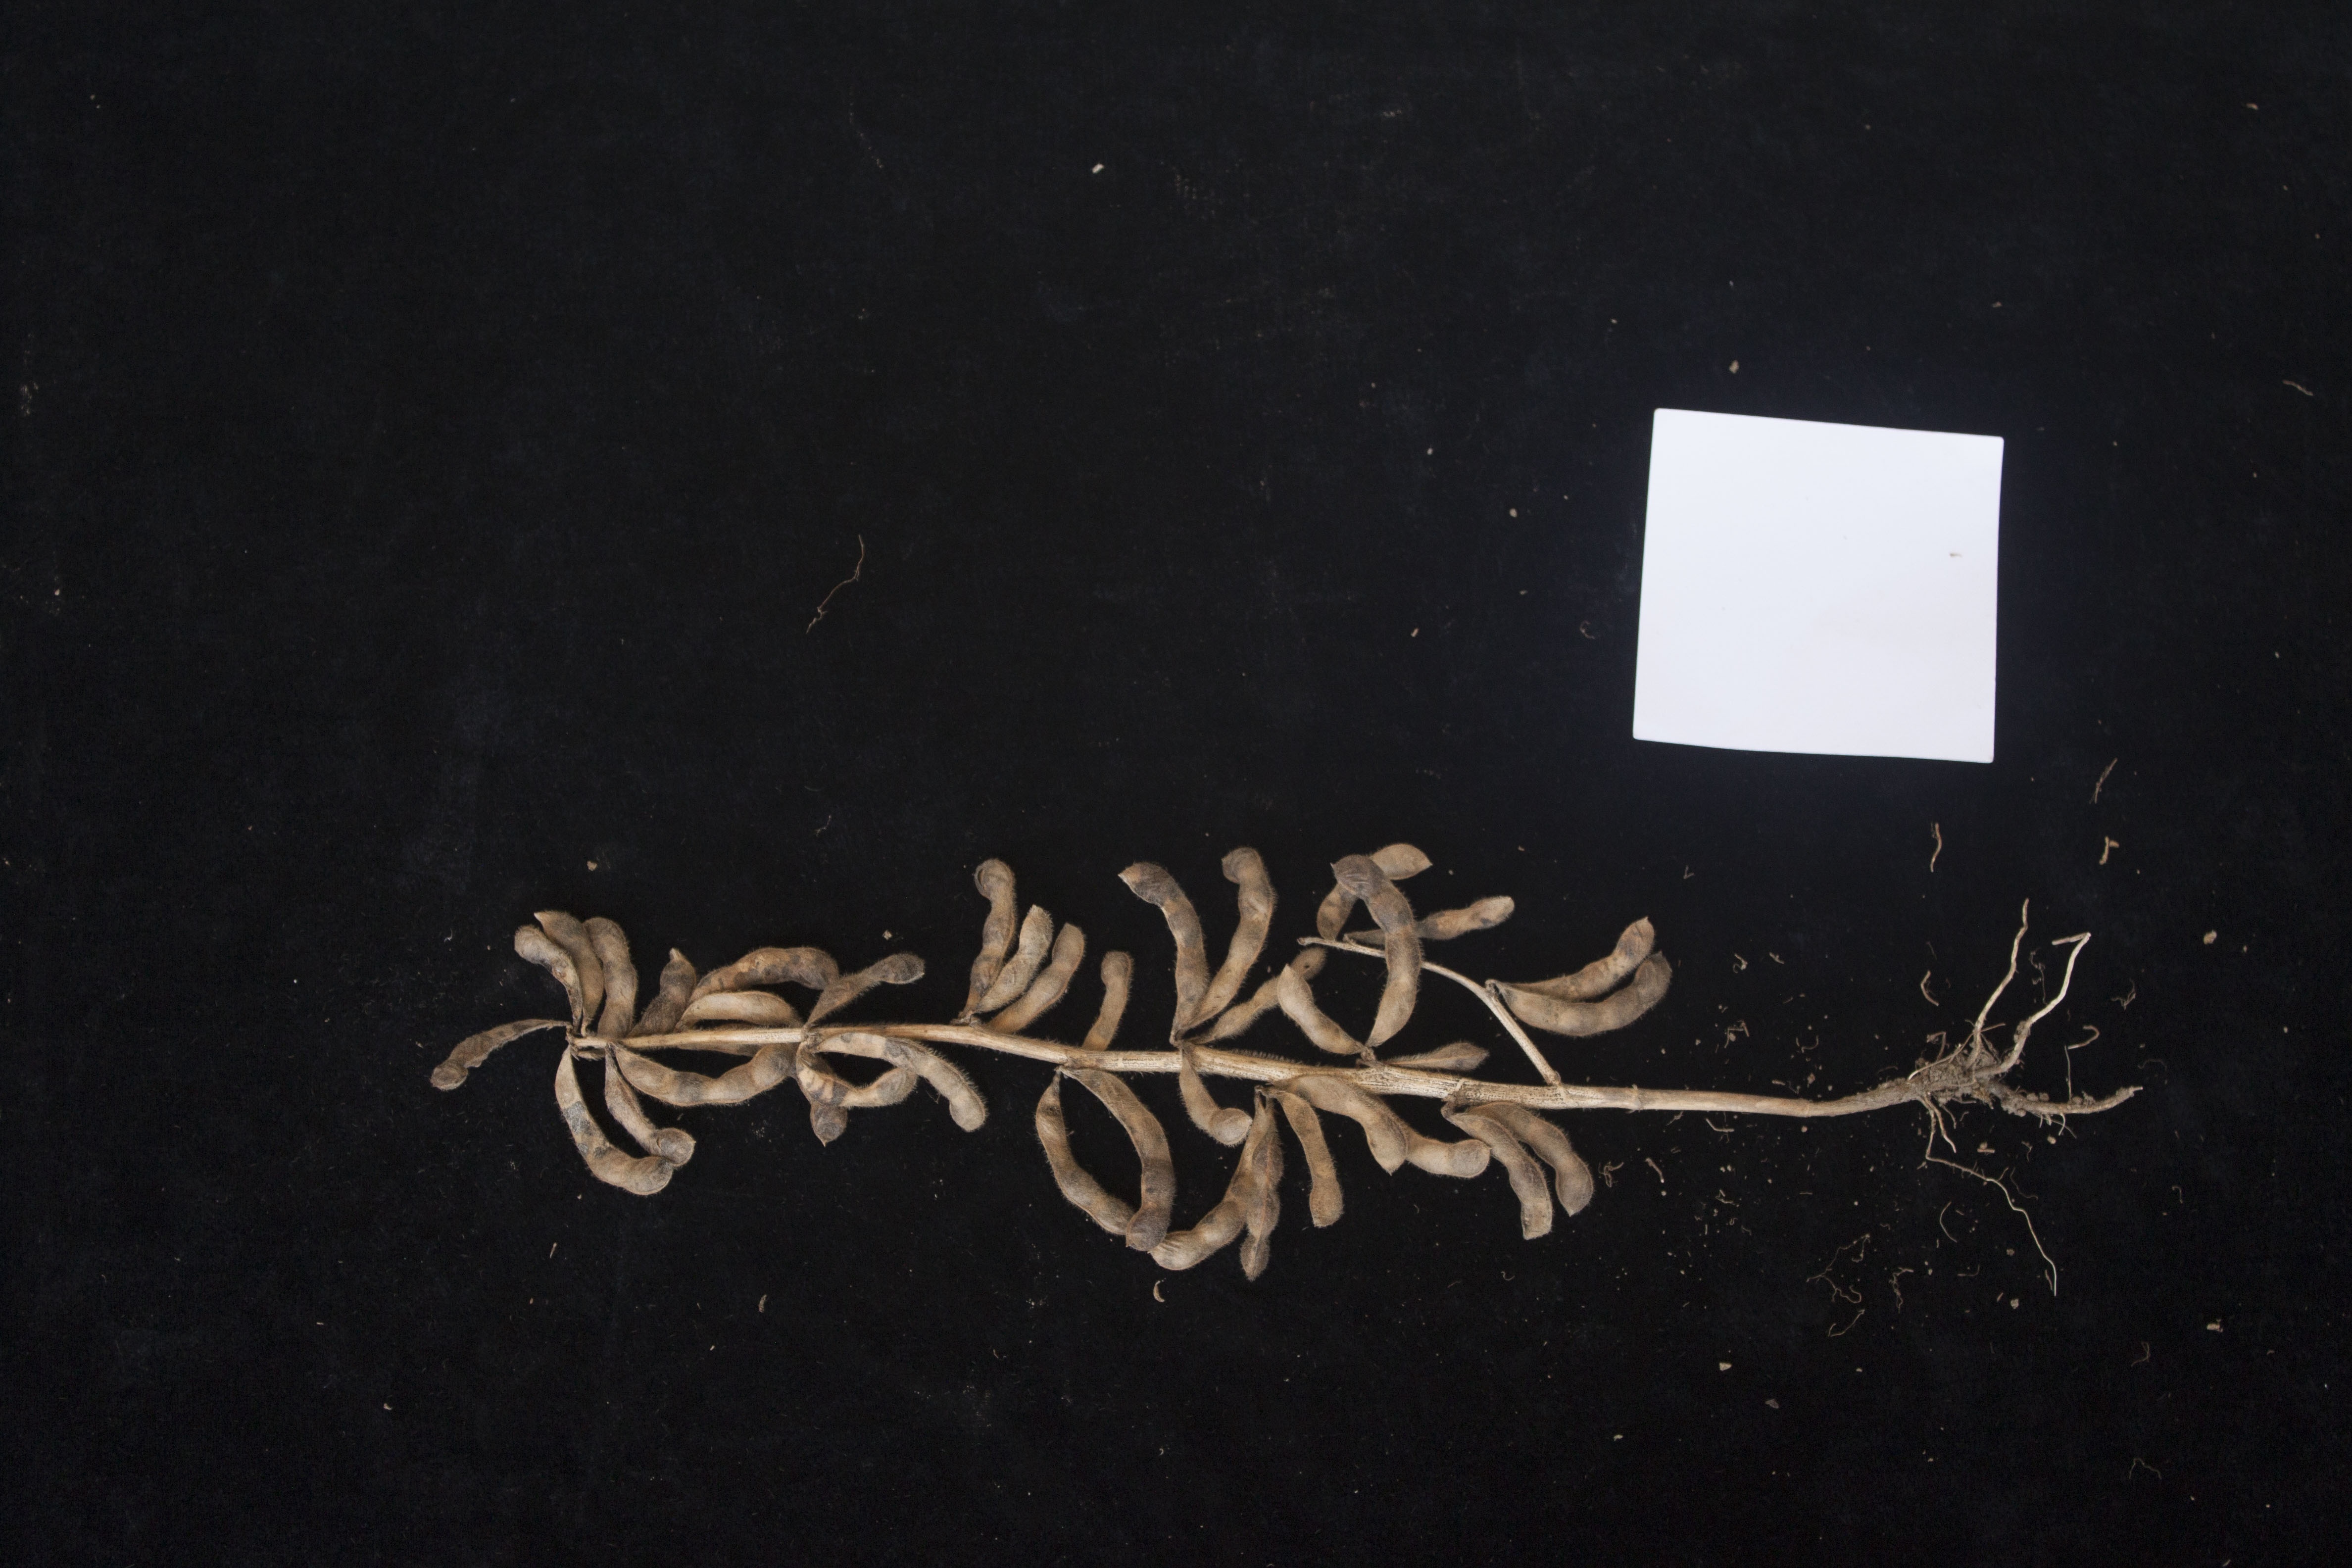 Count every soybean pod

37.